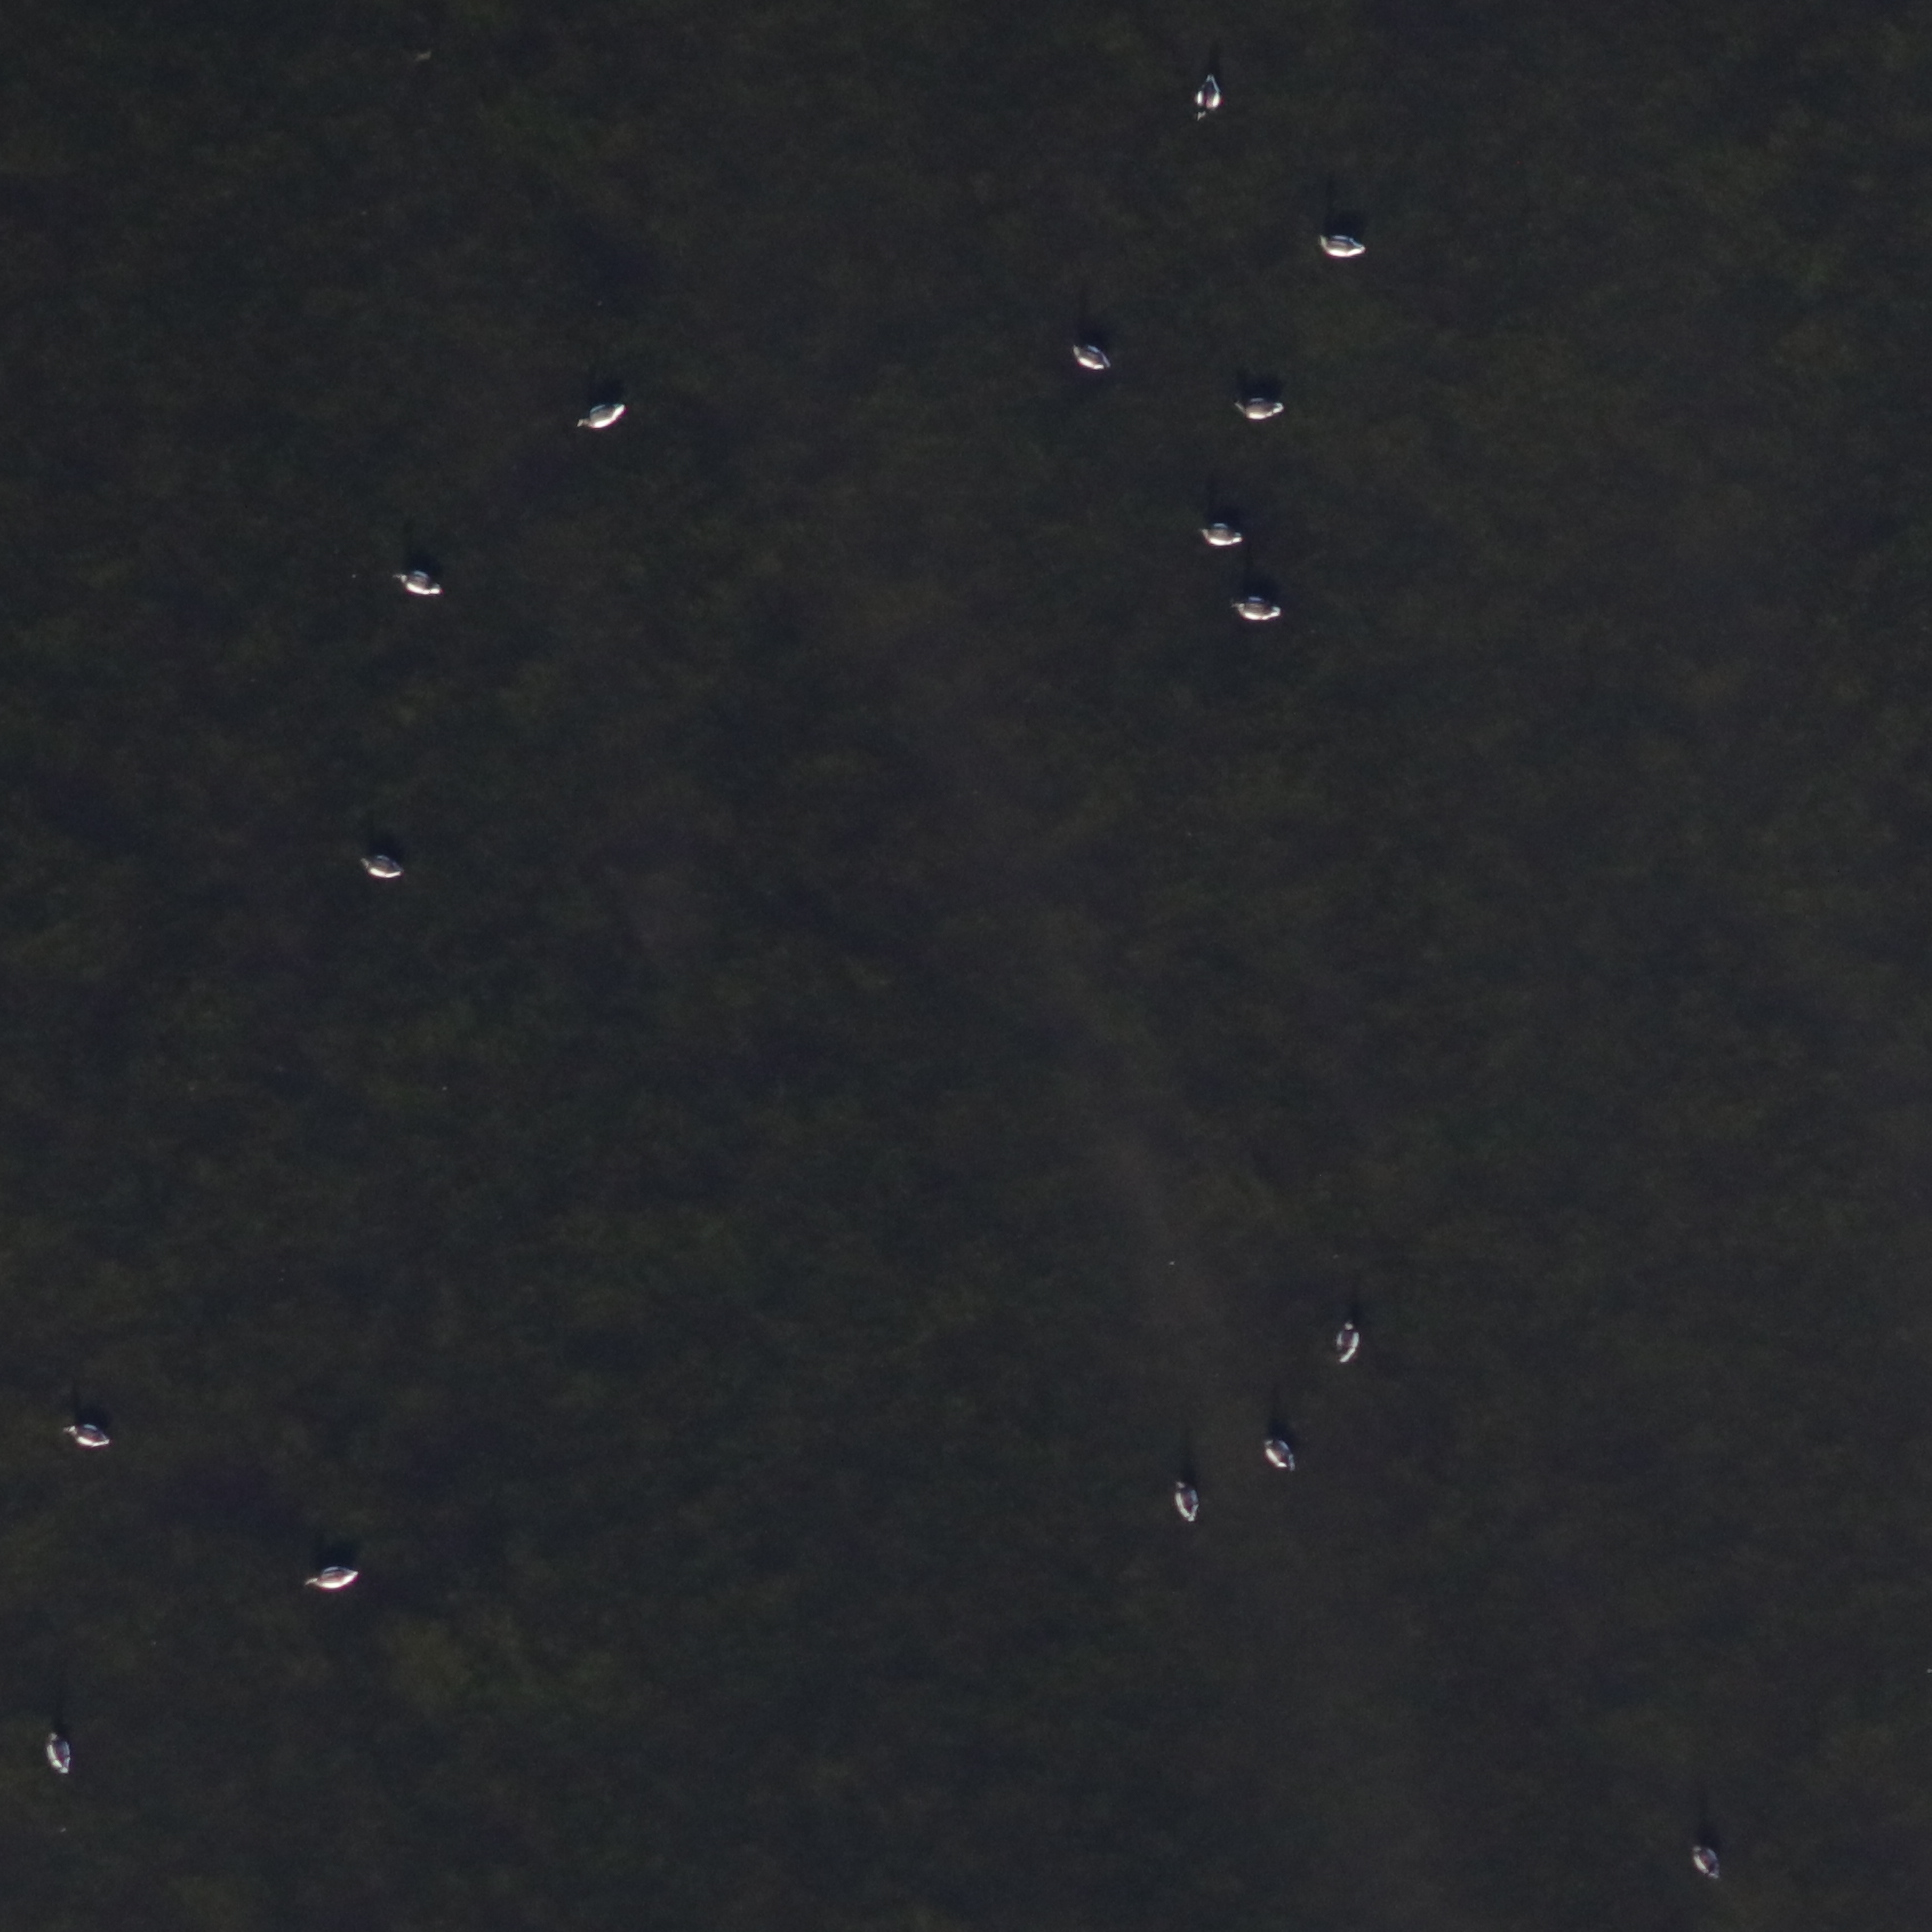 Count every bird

16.